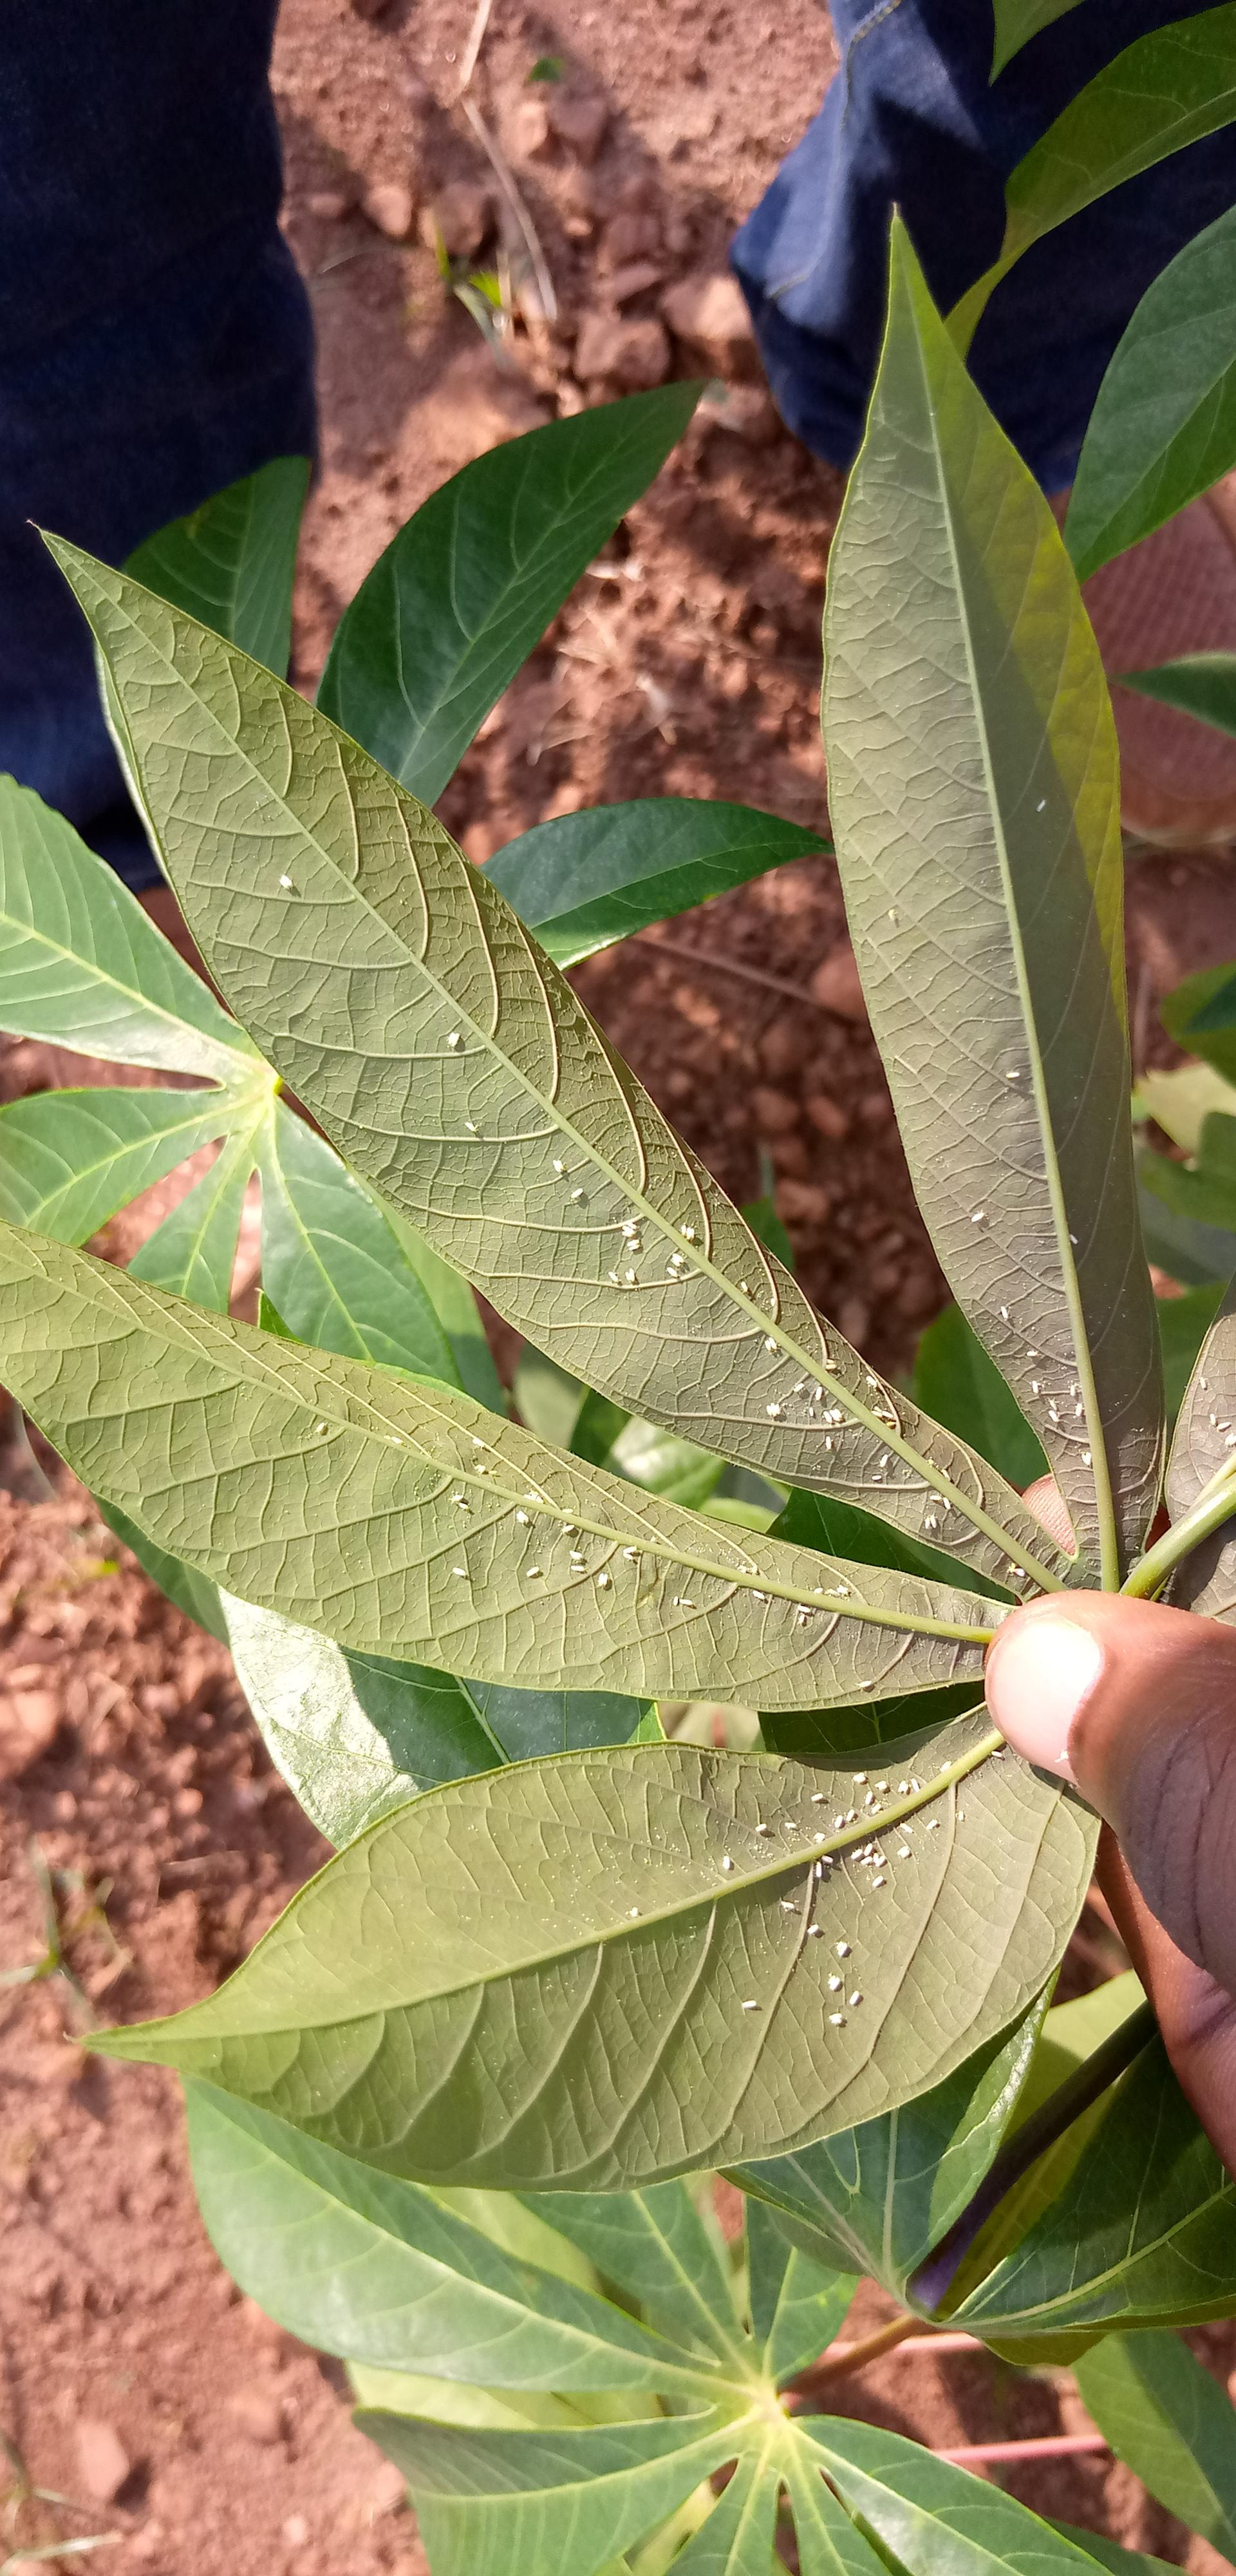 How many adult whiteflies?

137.